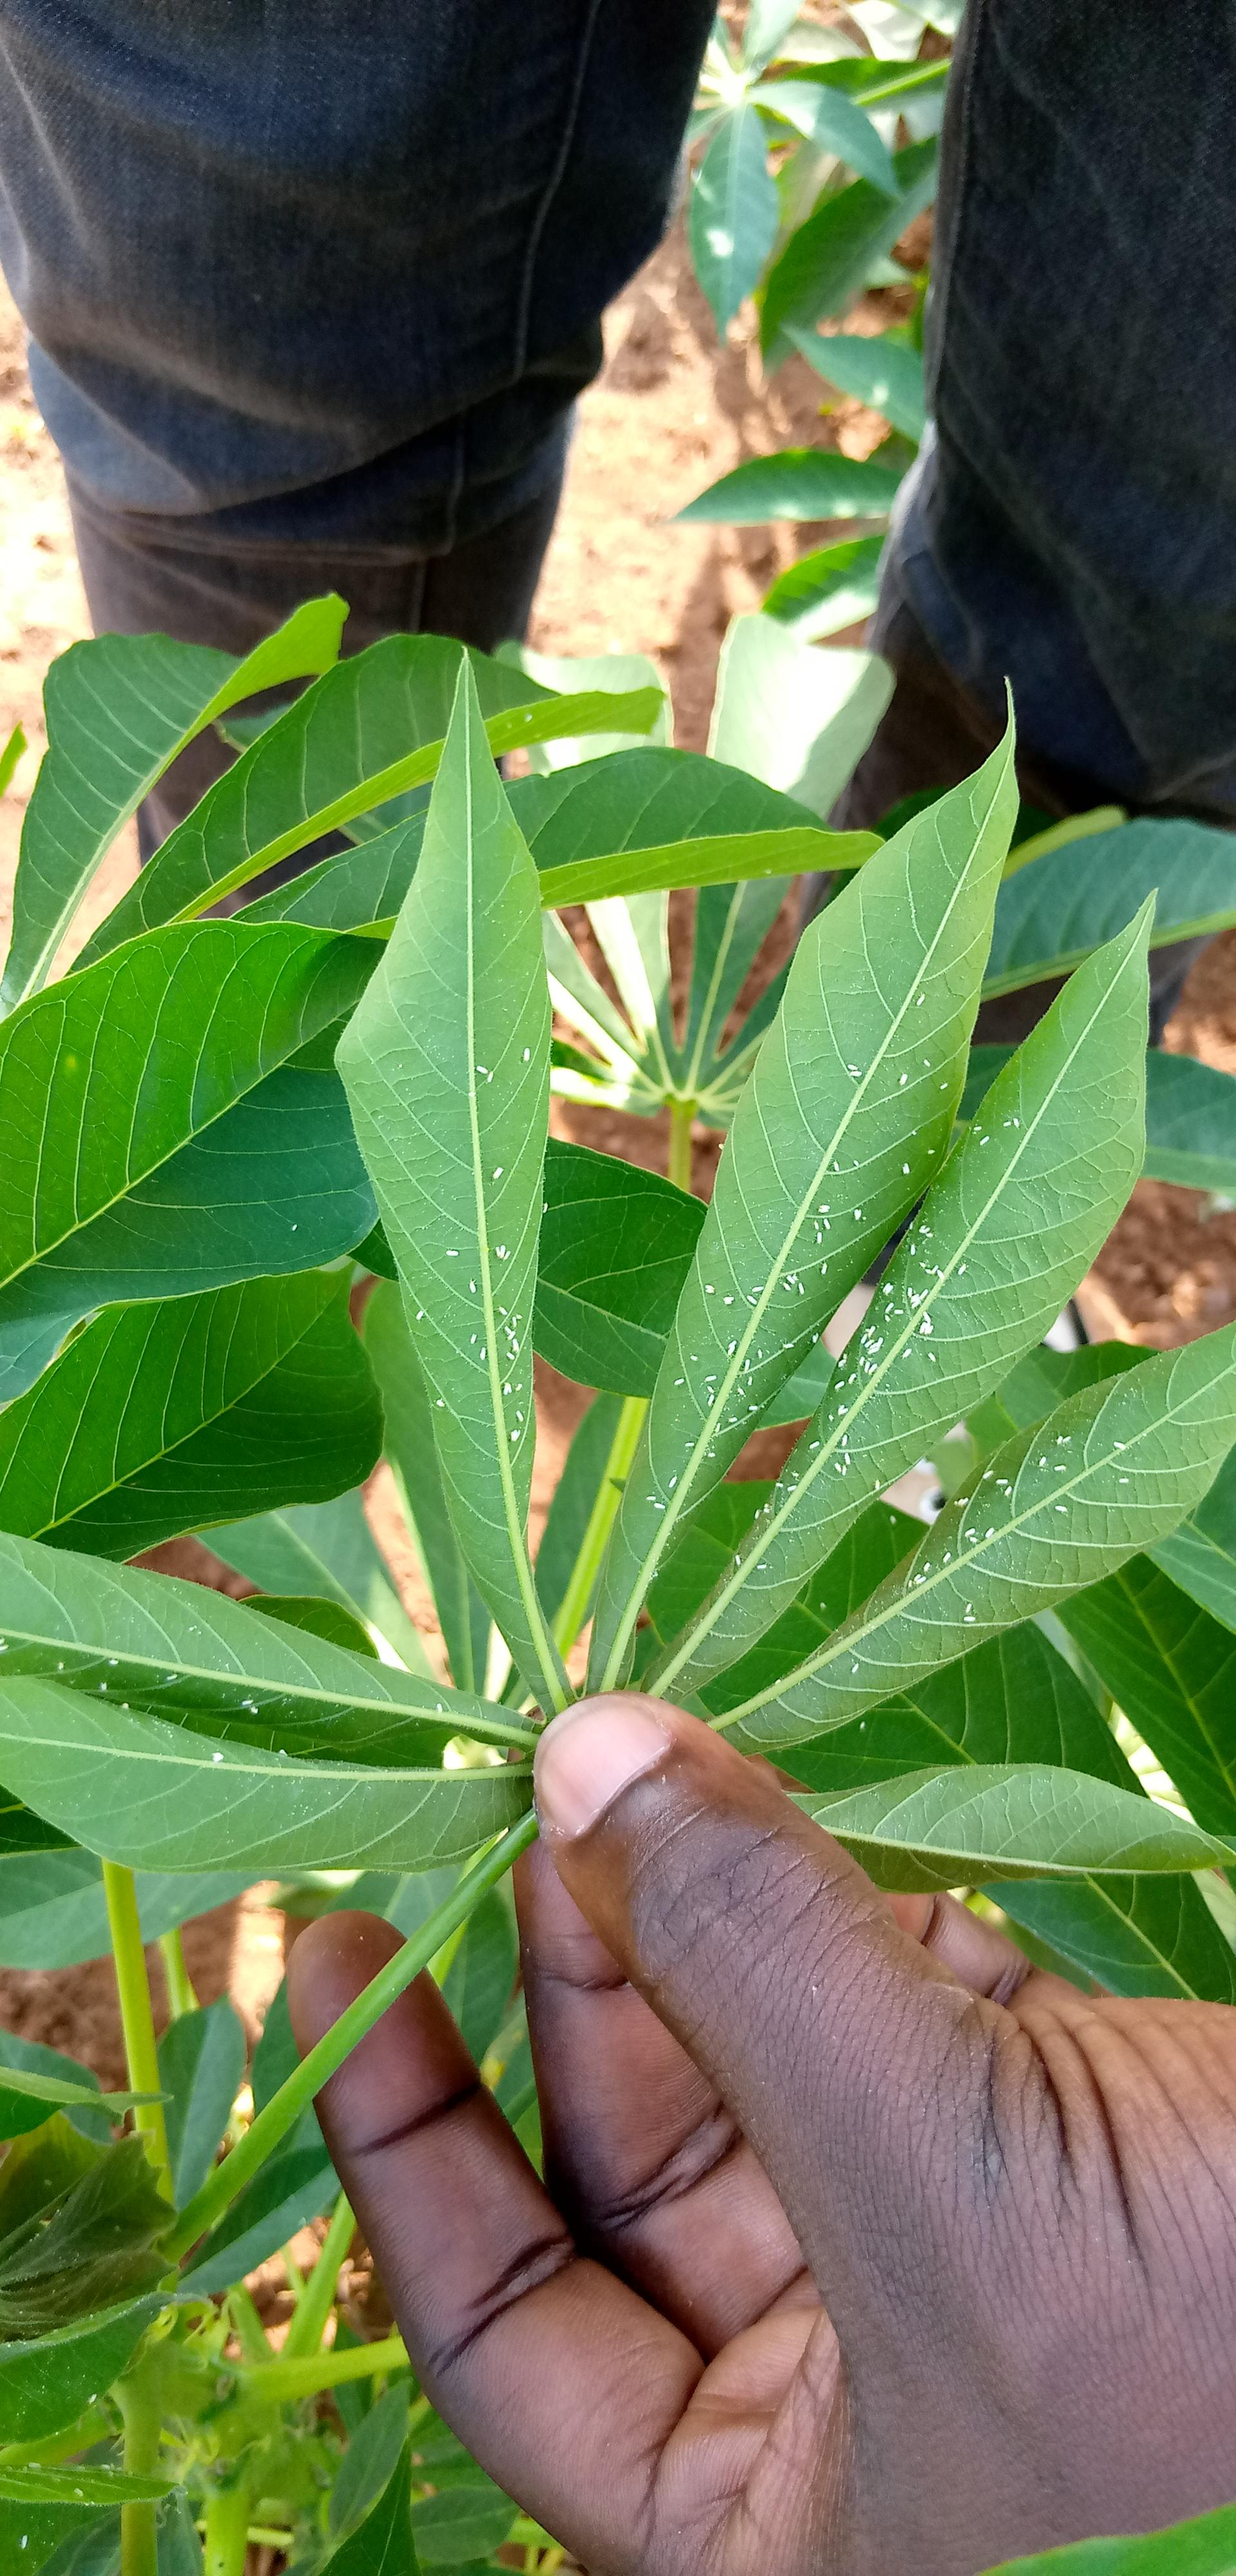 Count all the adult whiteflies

172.